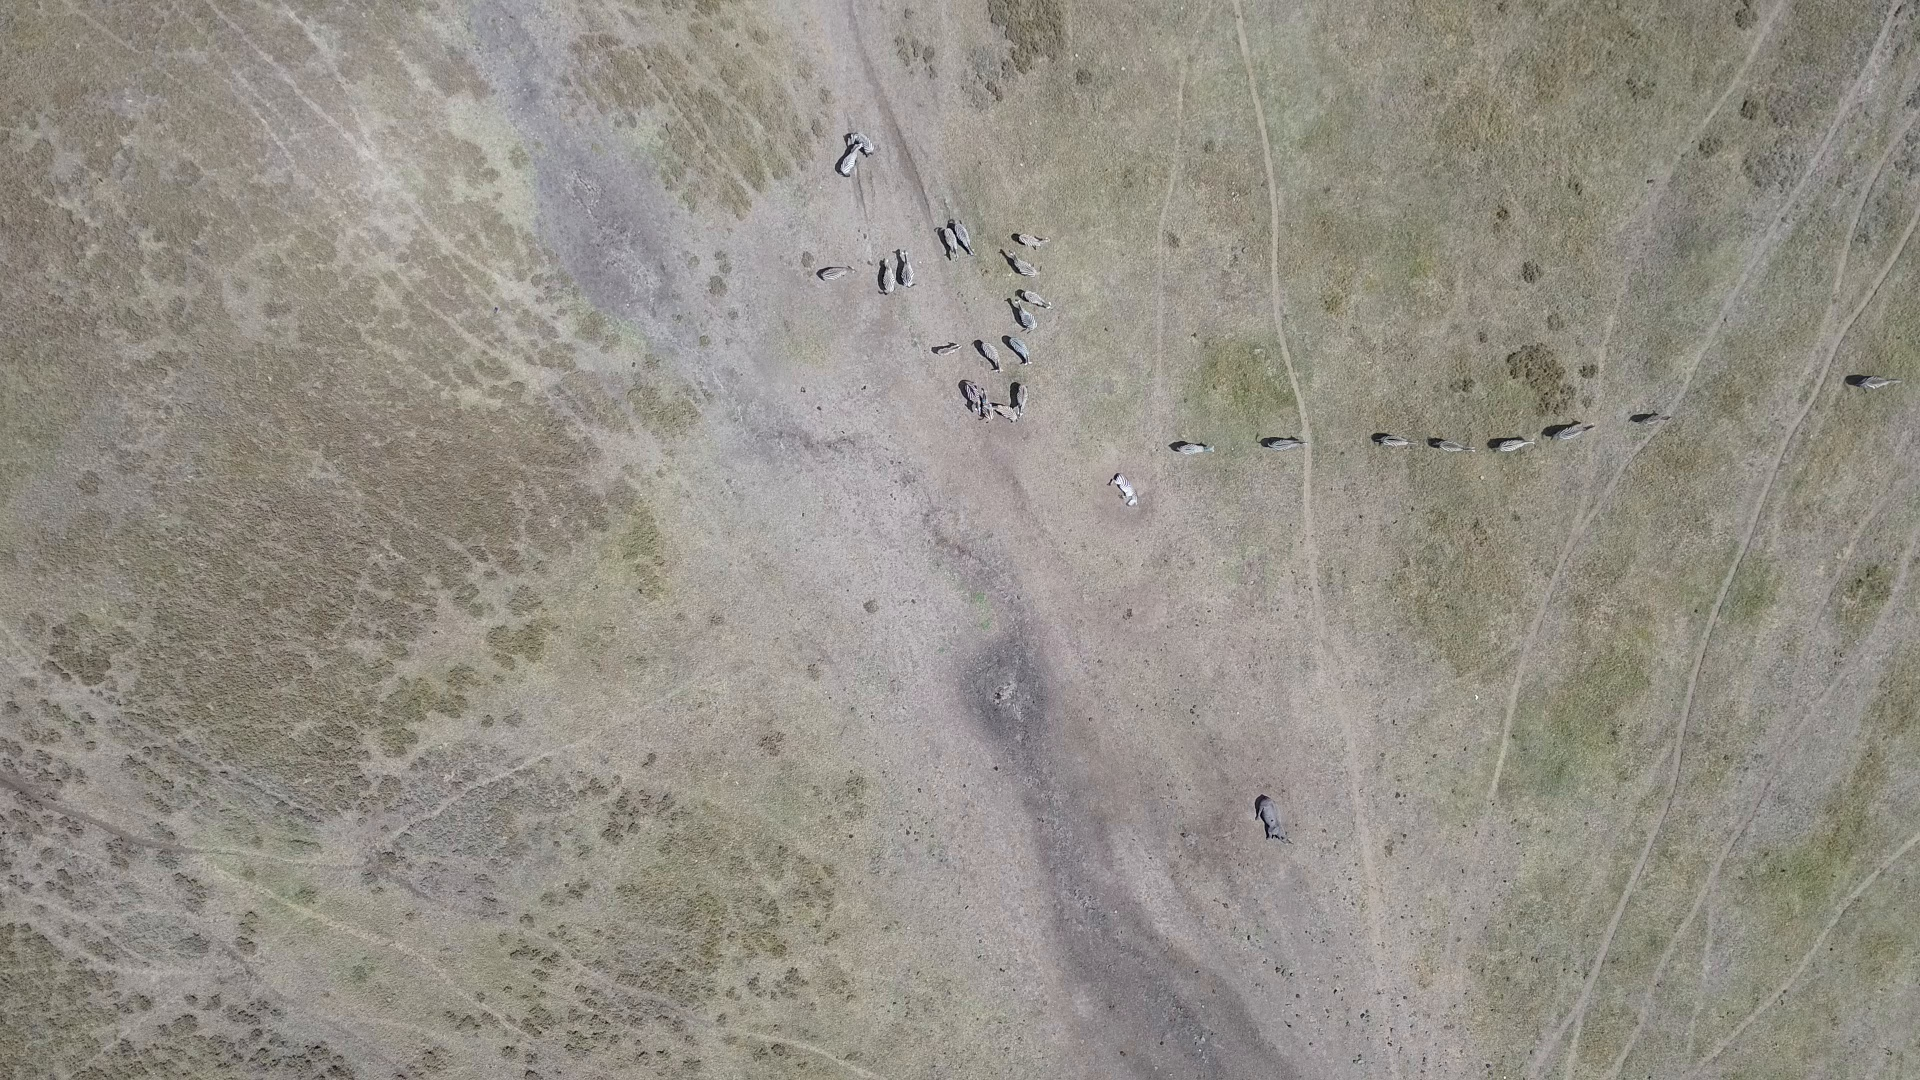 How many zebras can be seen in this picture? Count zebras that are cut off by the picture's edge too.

26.